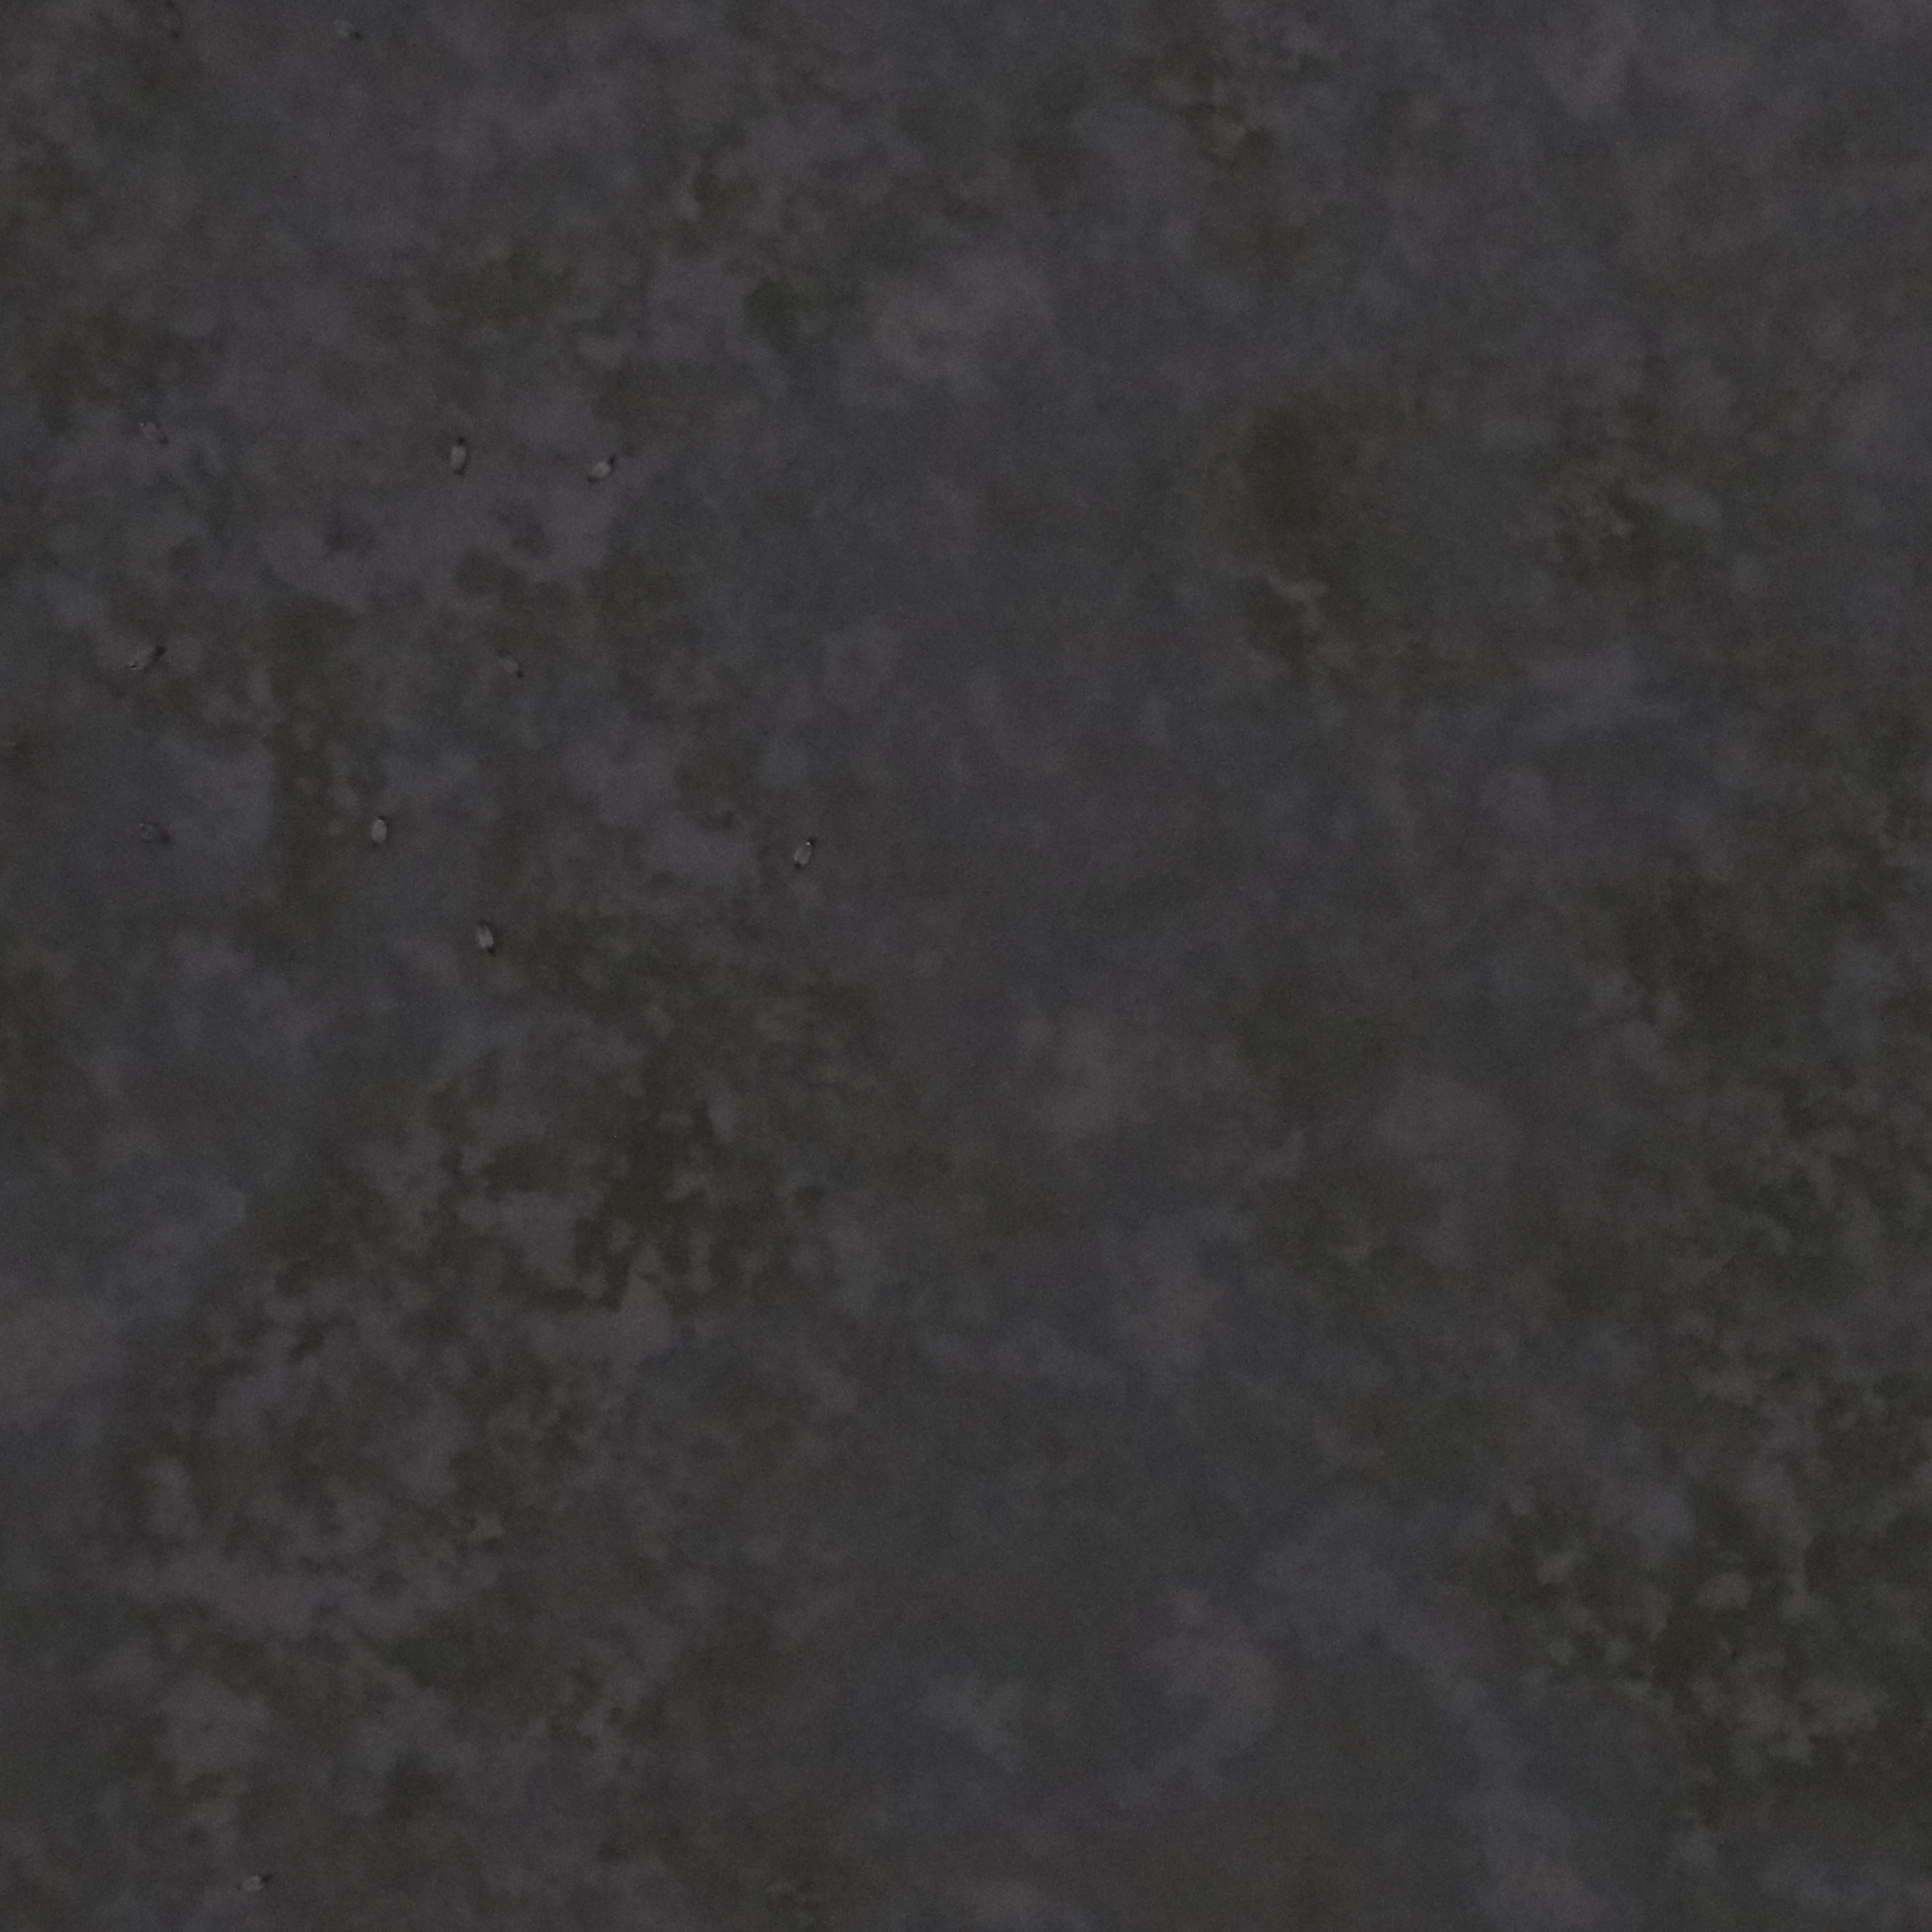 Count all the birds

12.